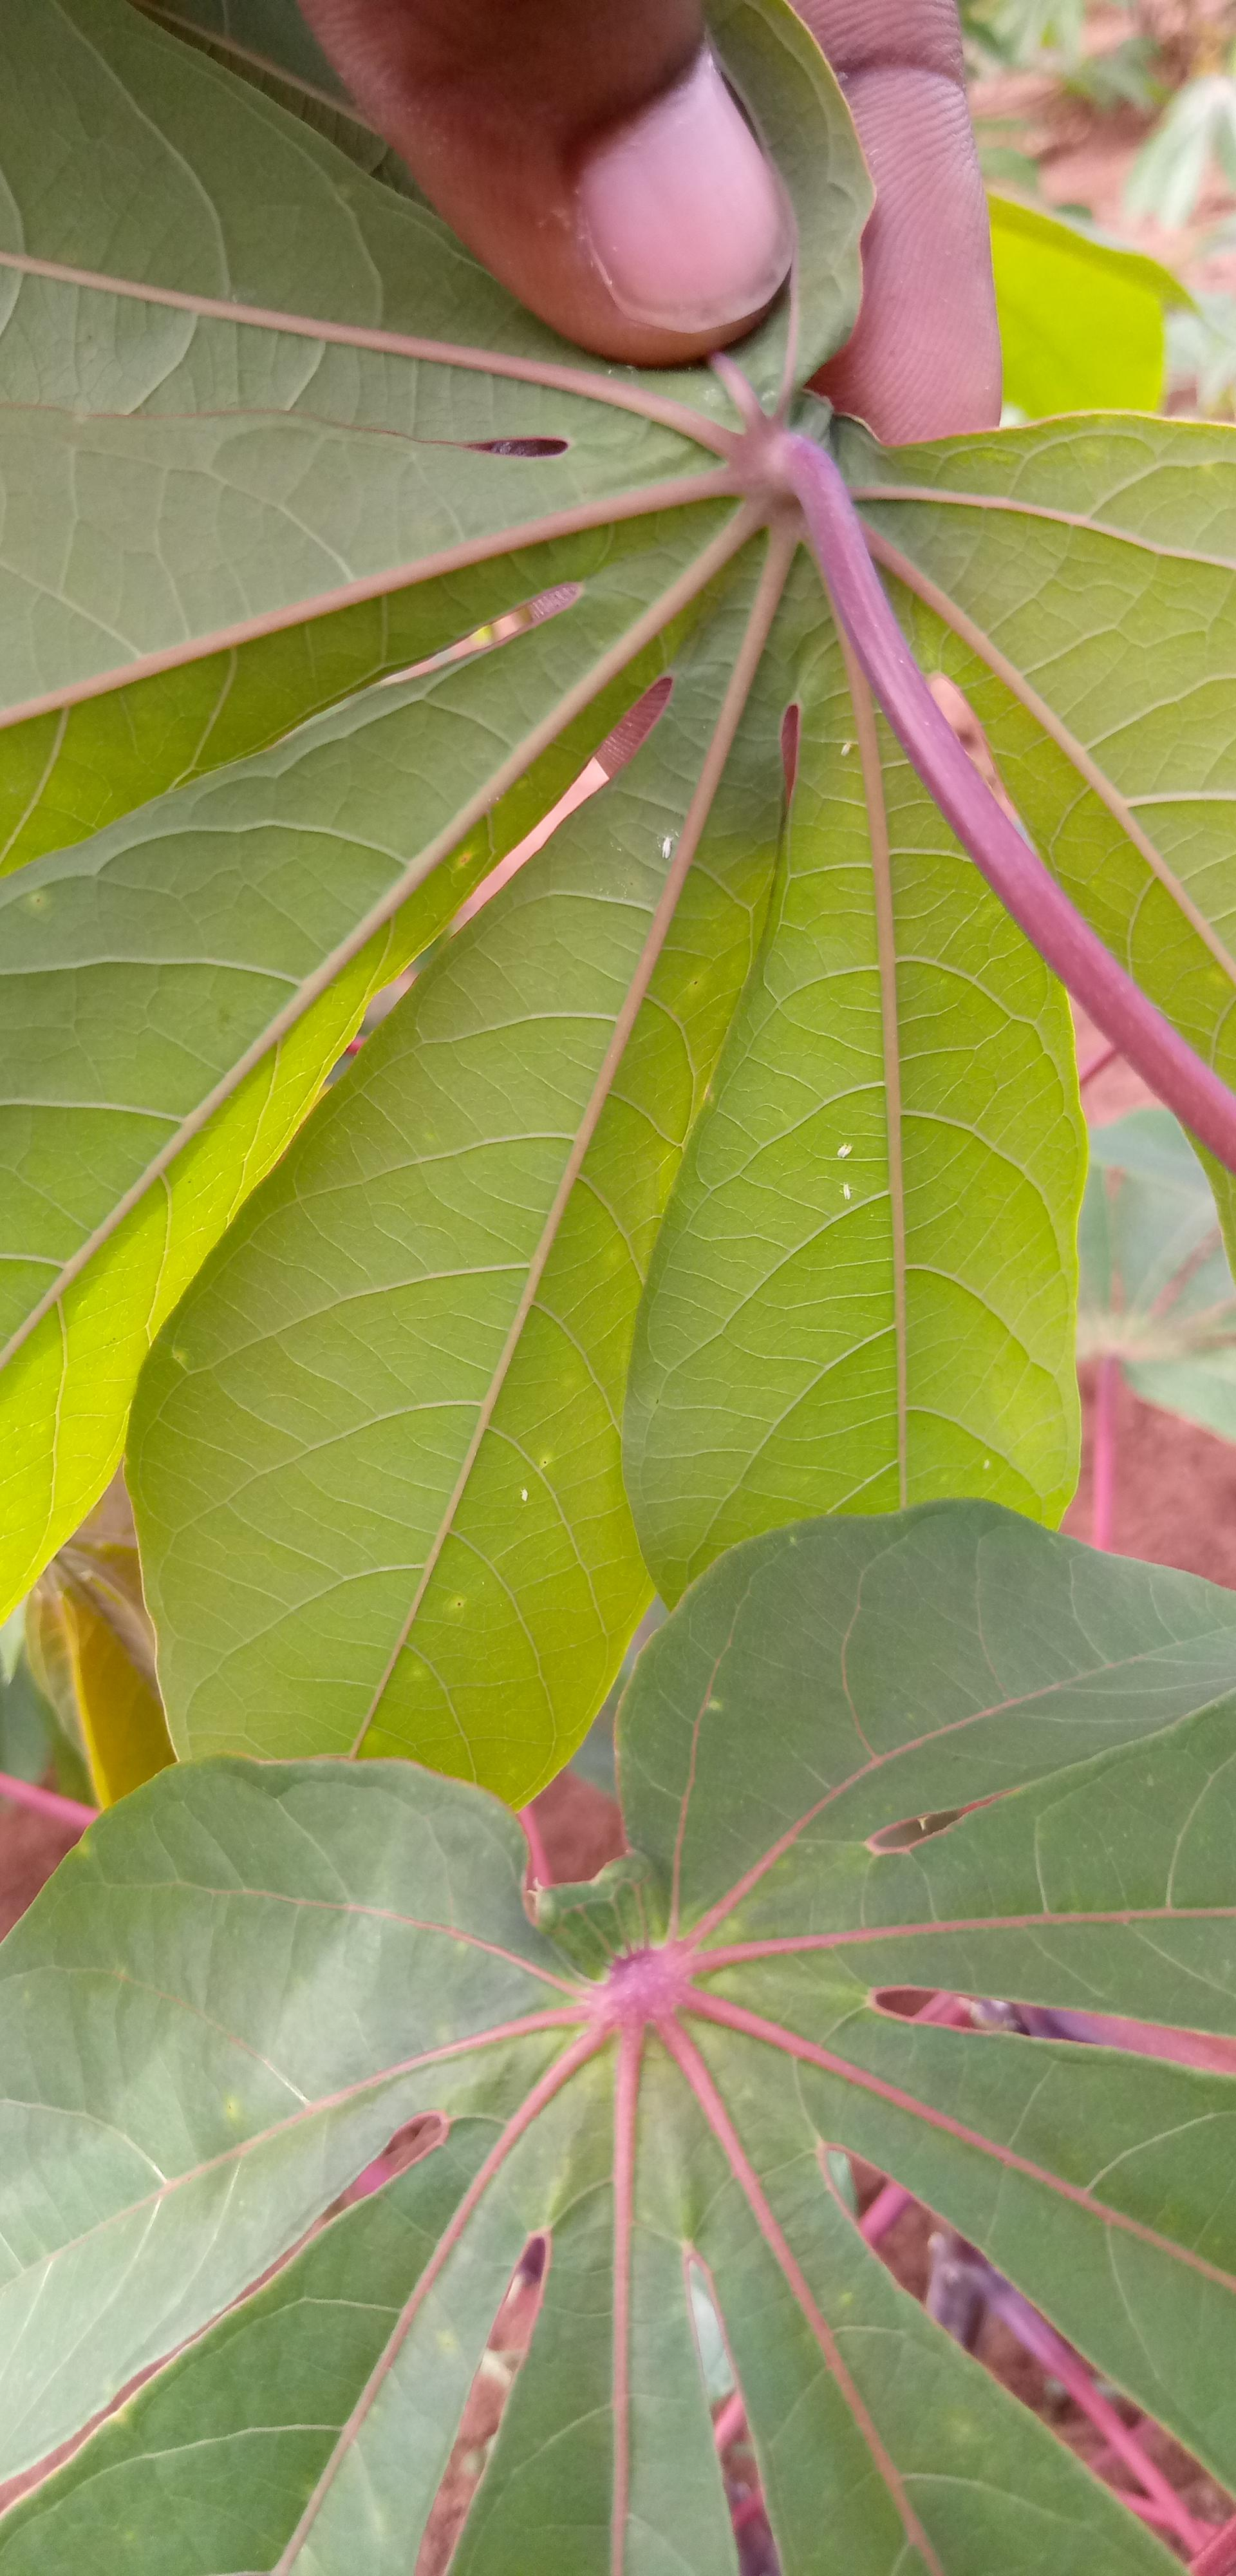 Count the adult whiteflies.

5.